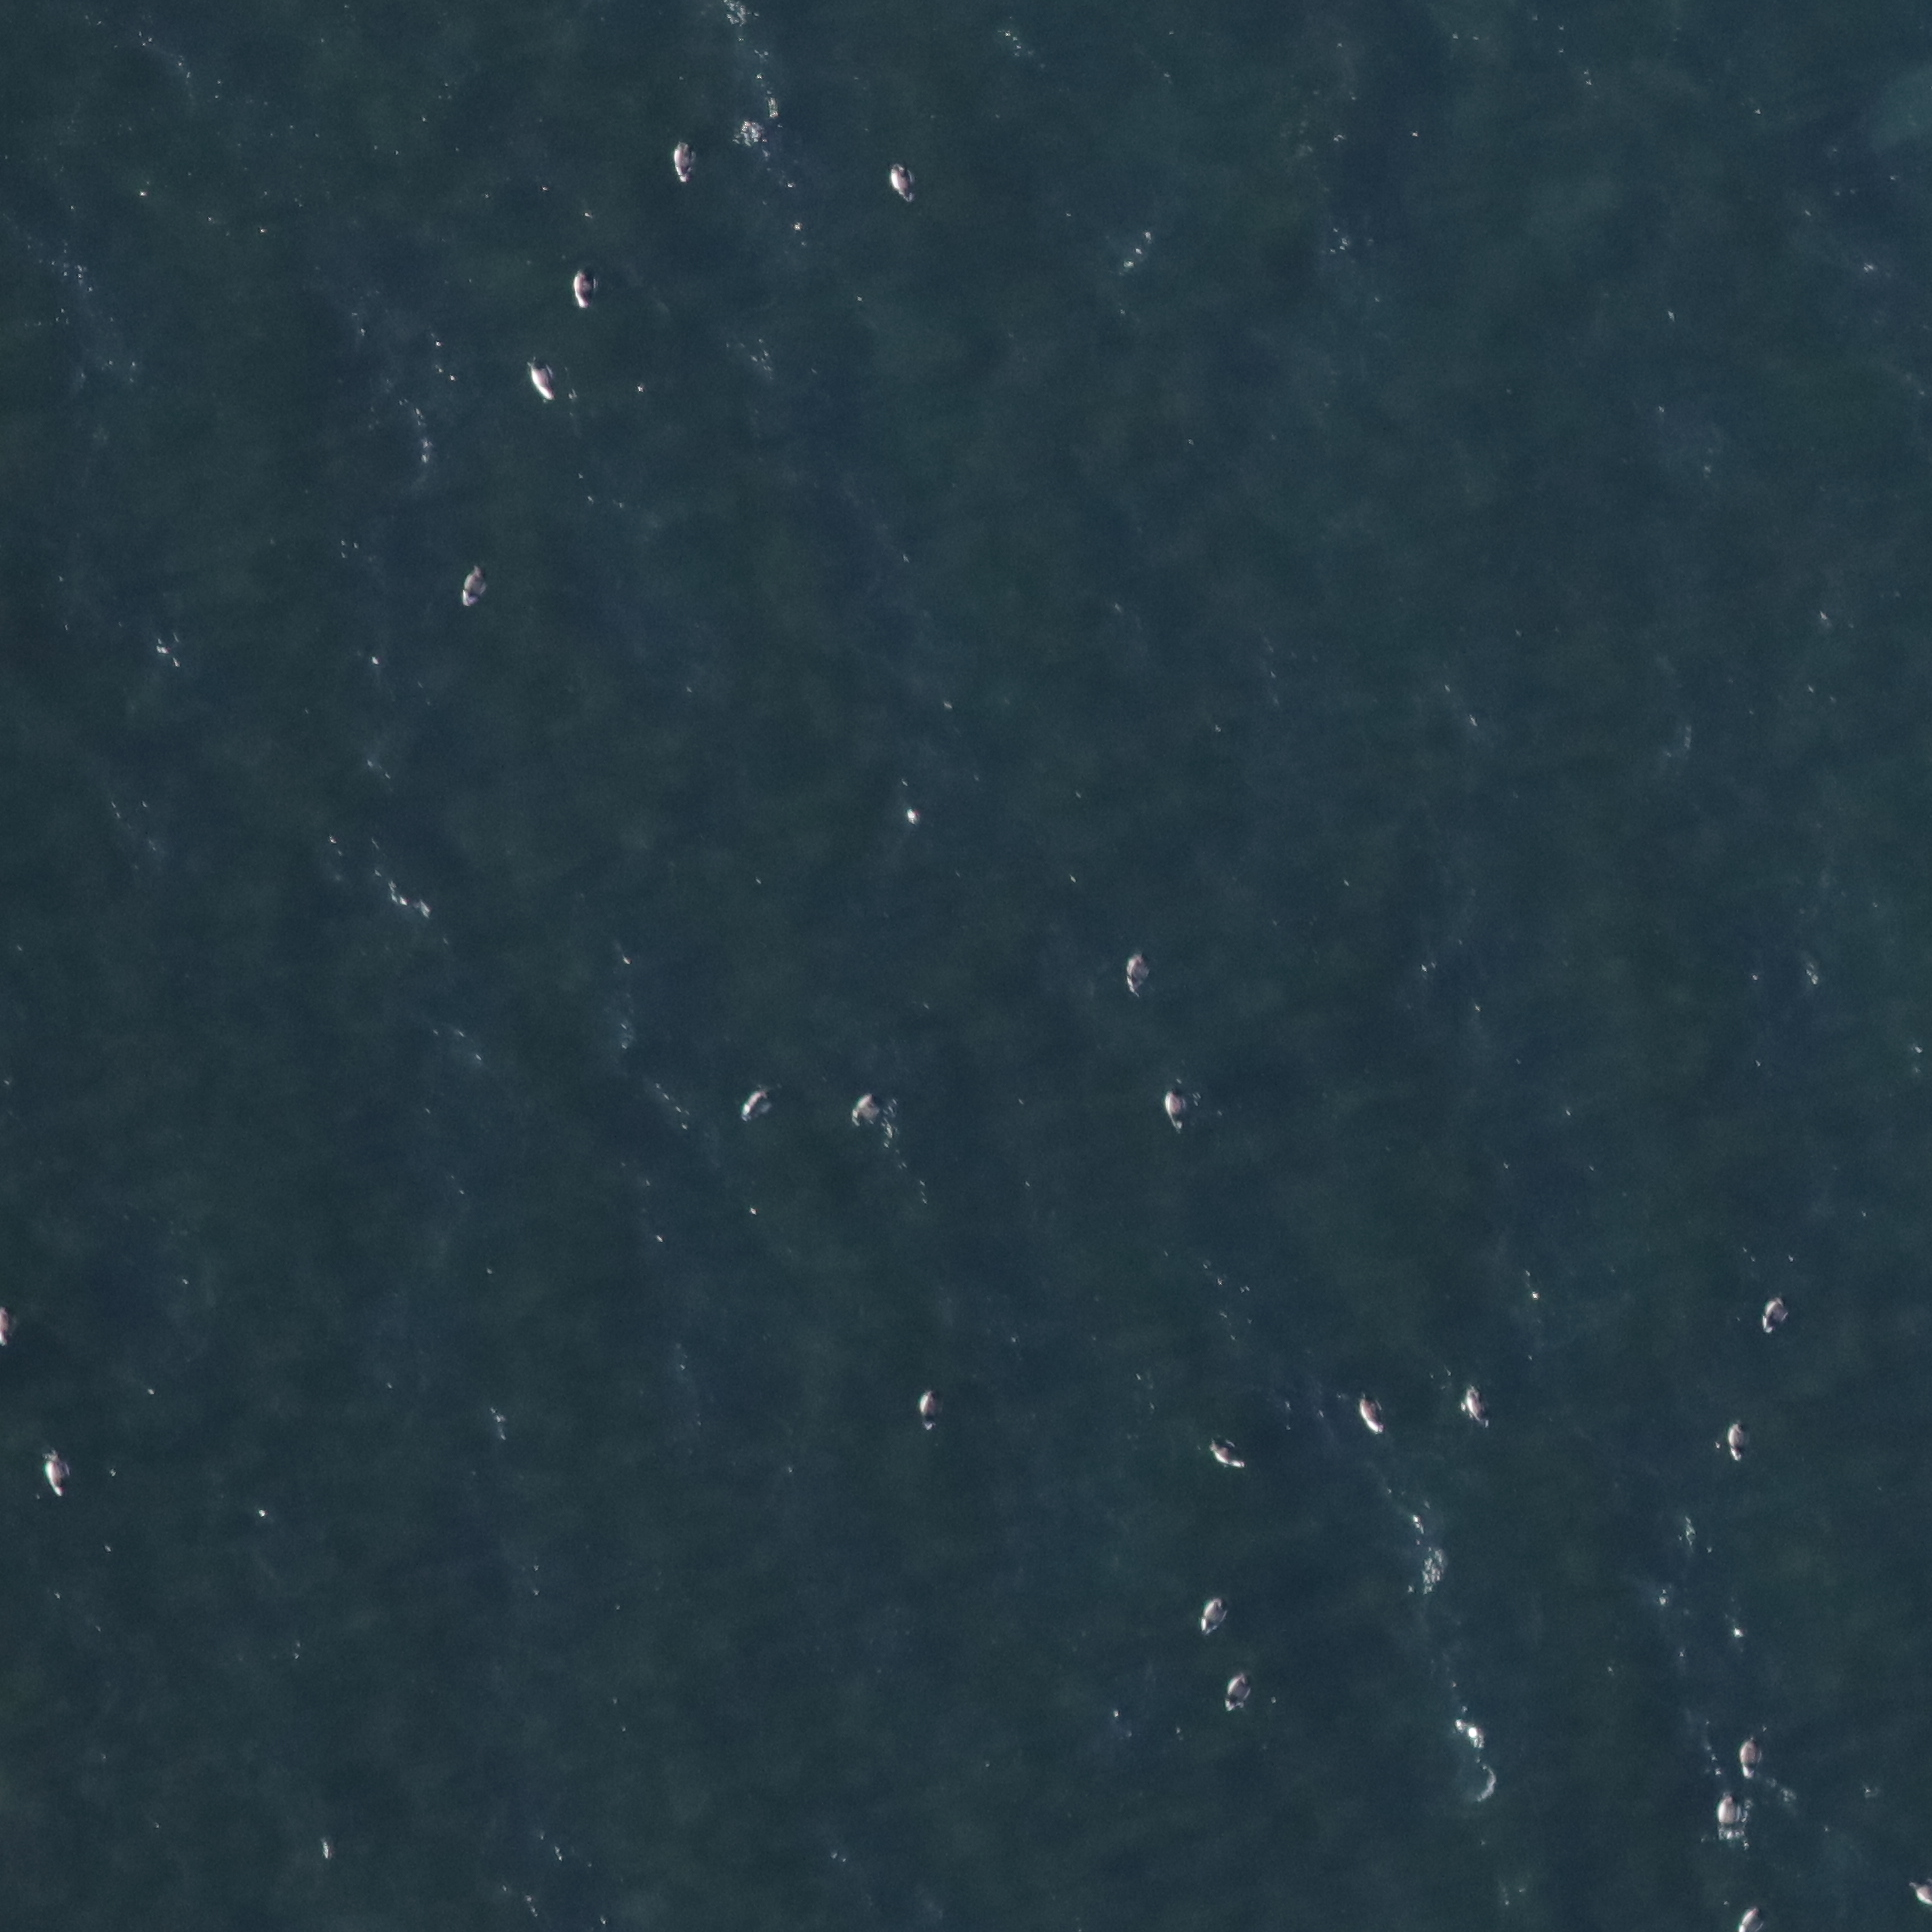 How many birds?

22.